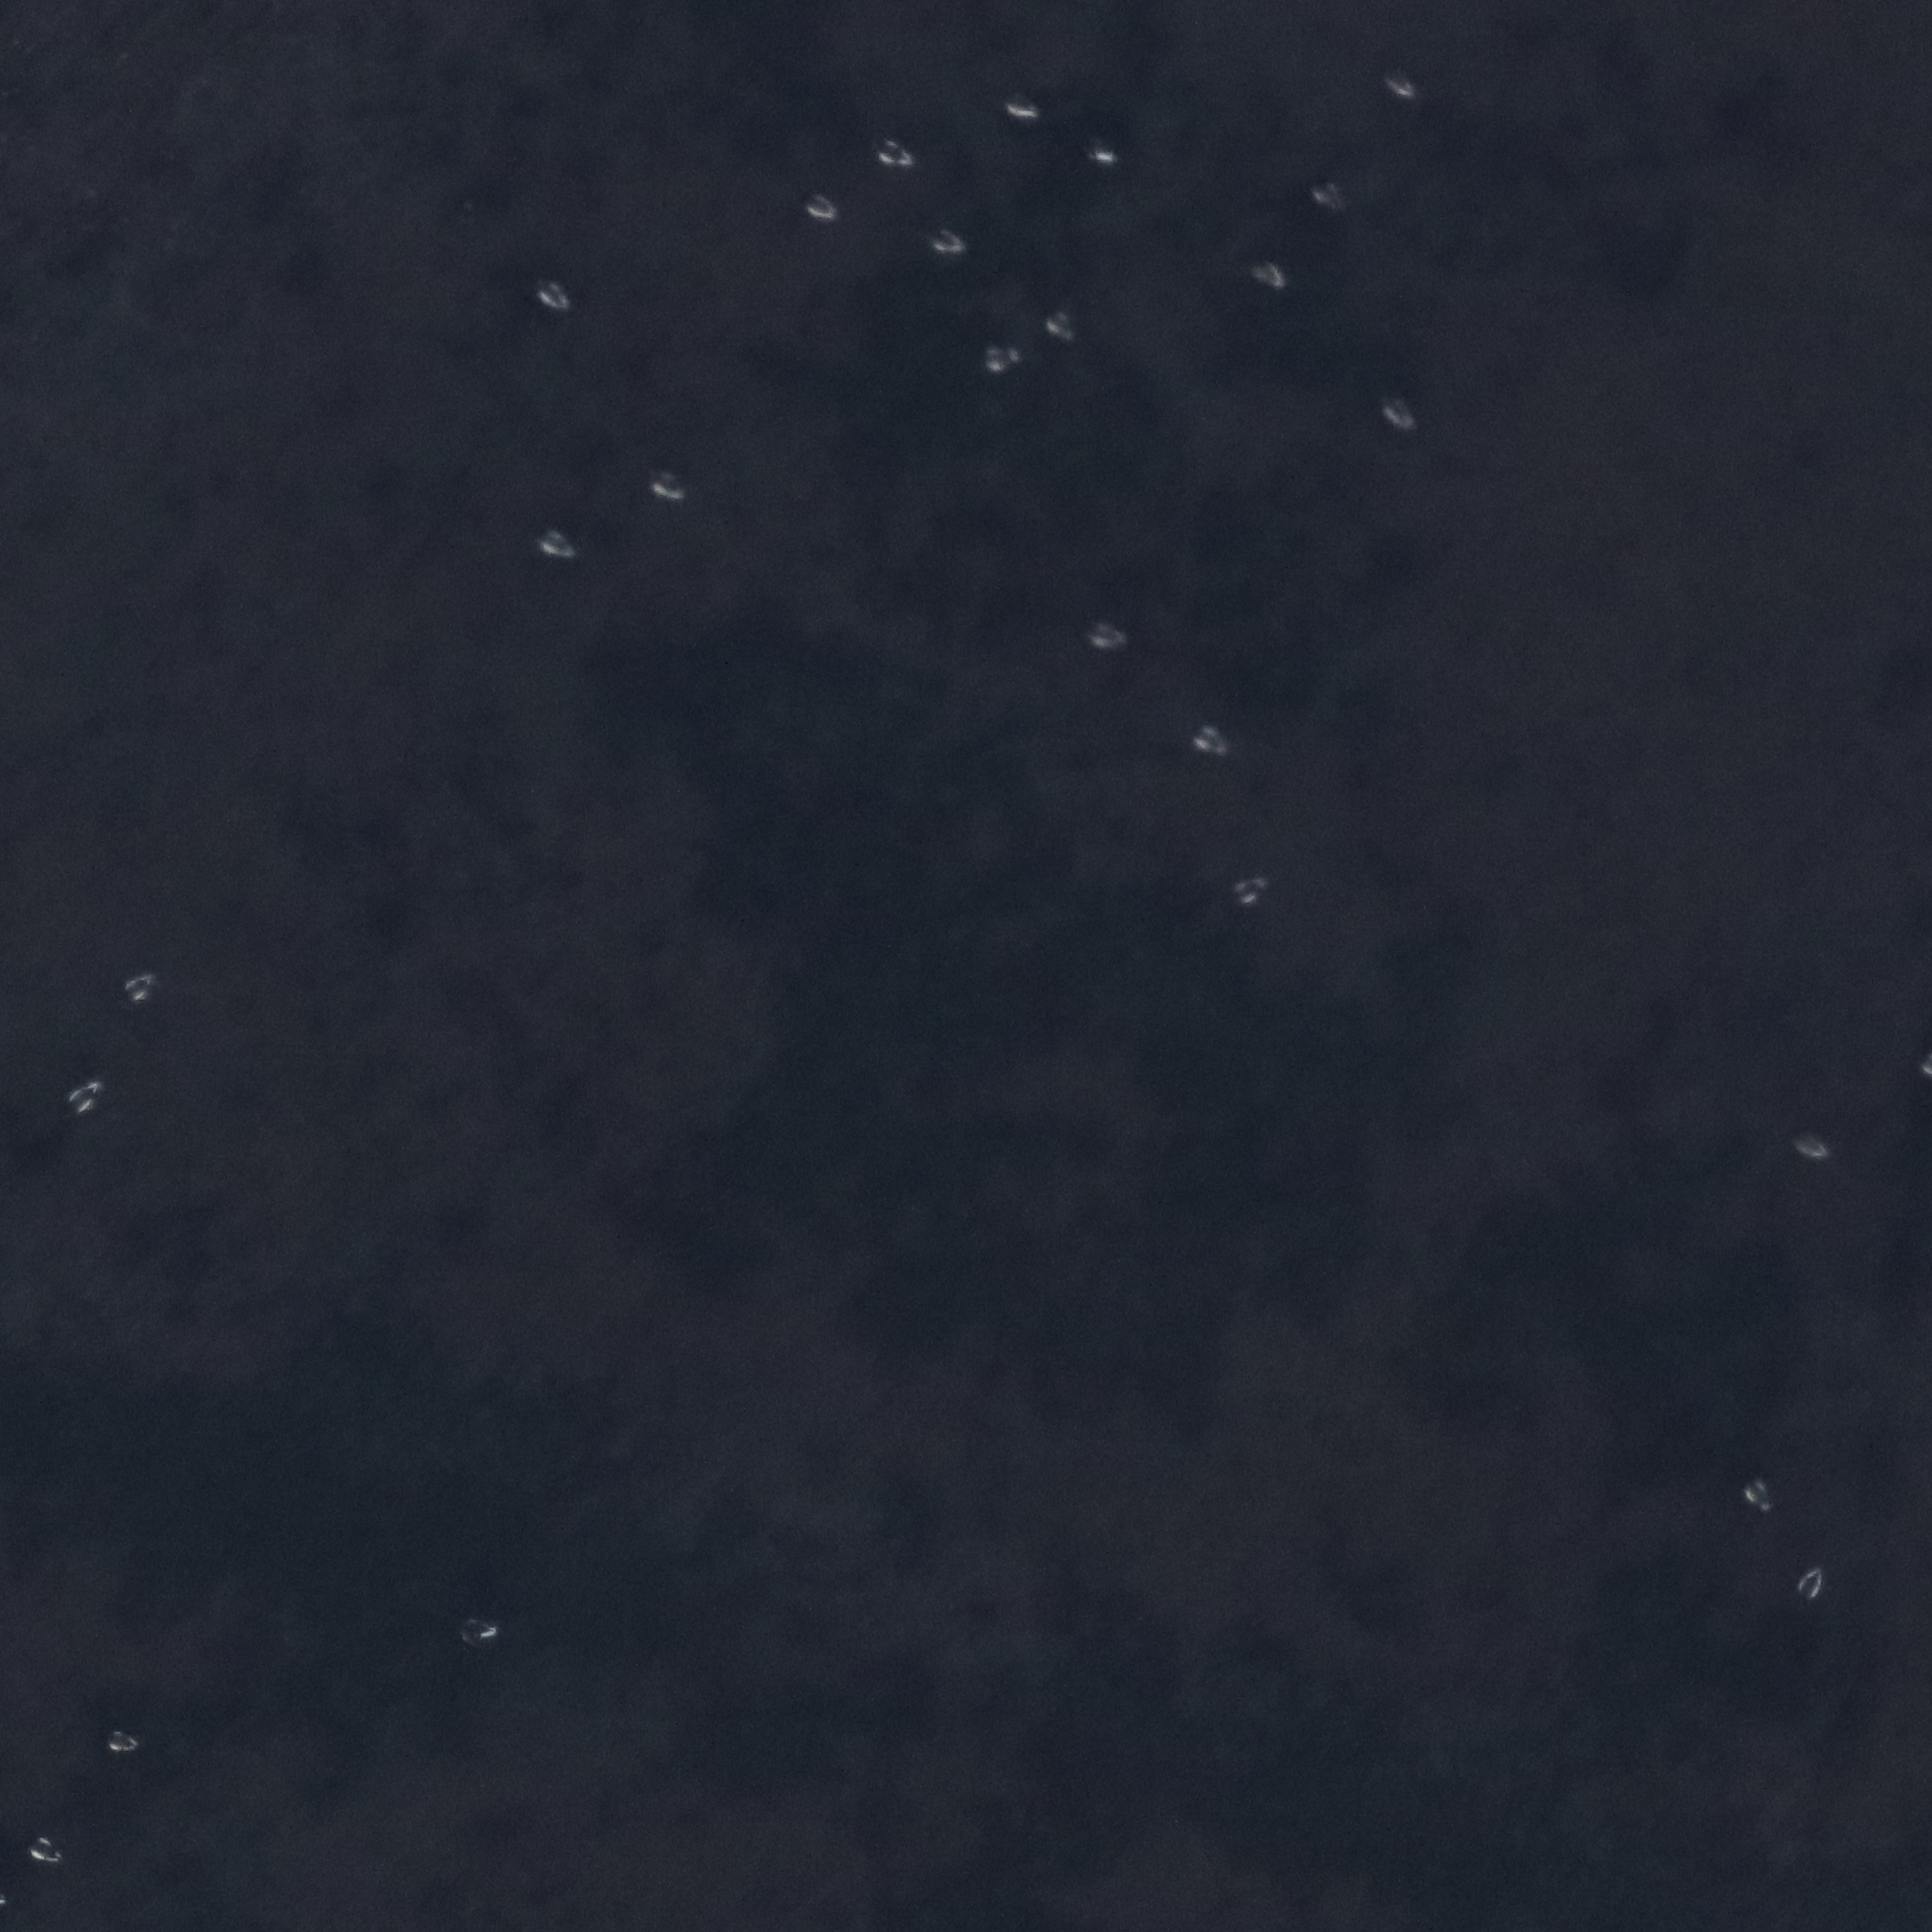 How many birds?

25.